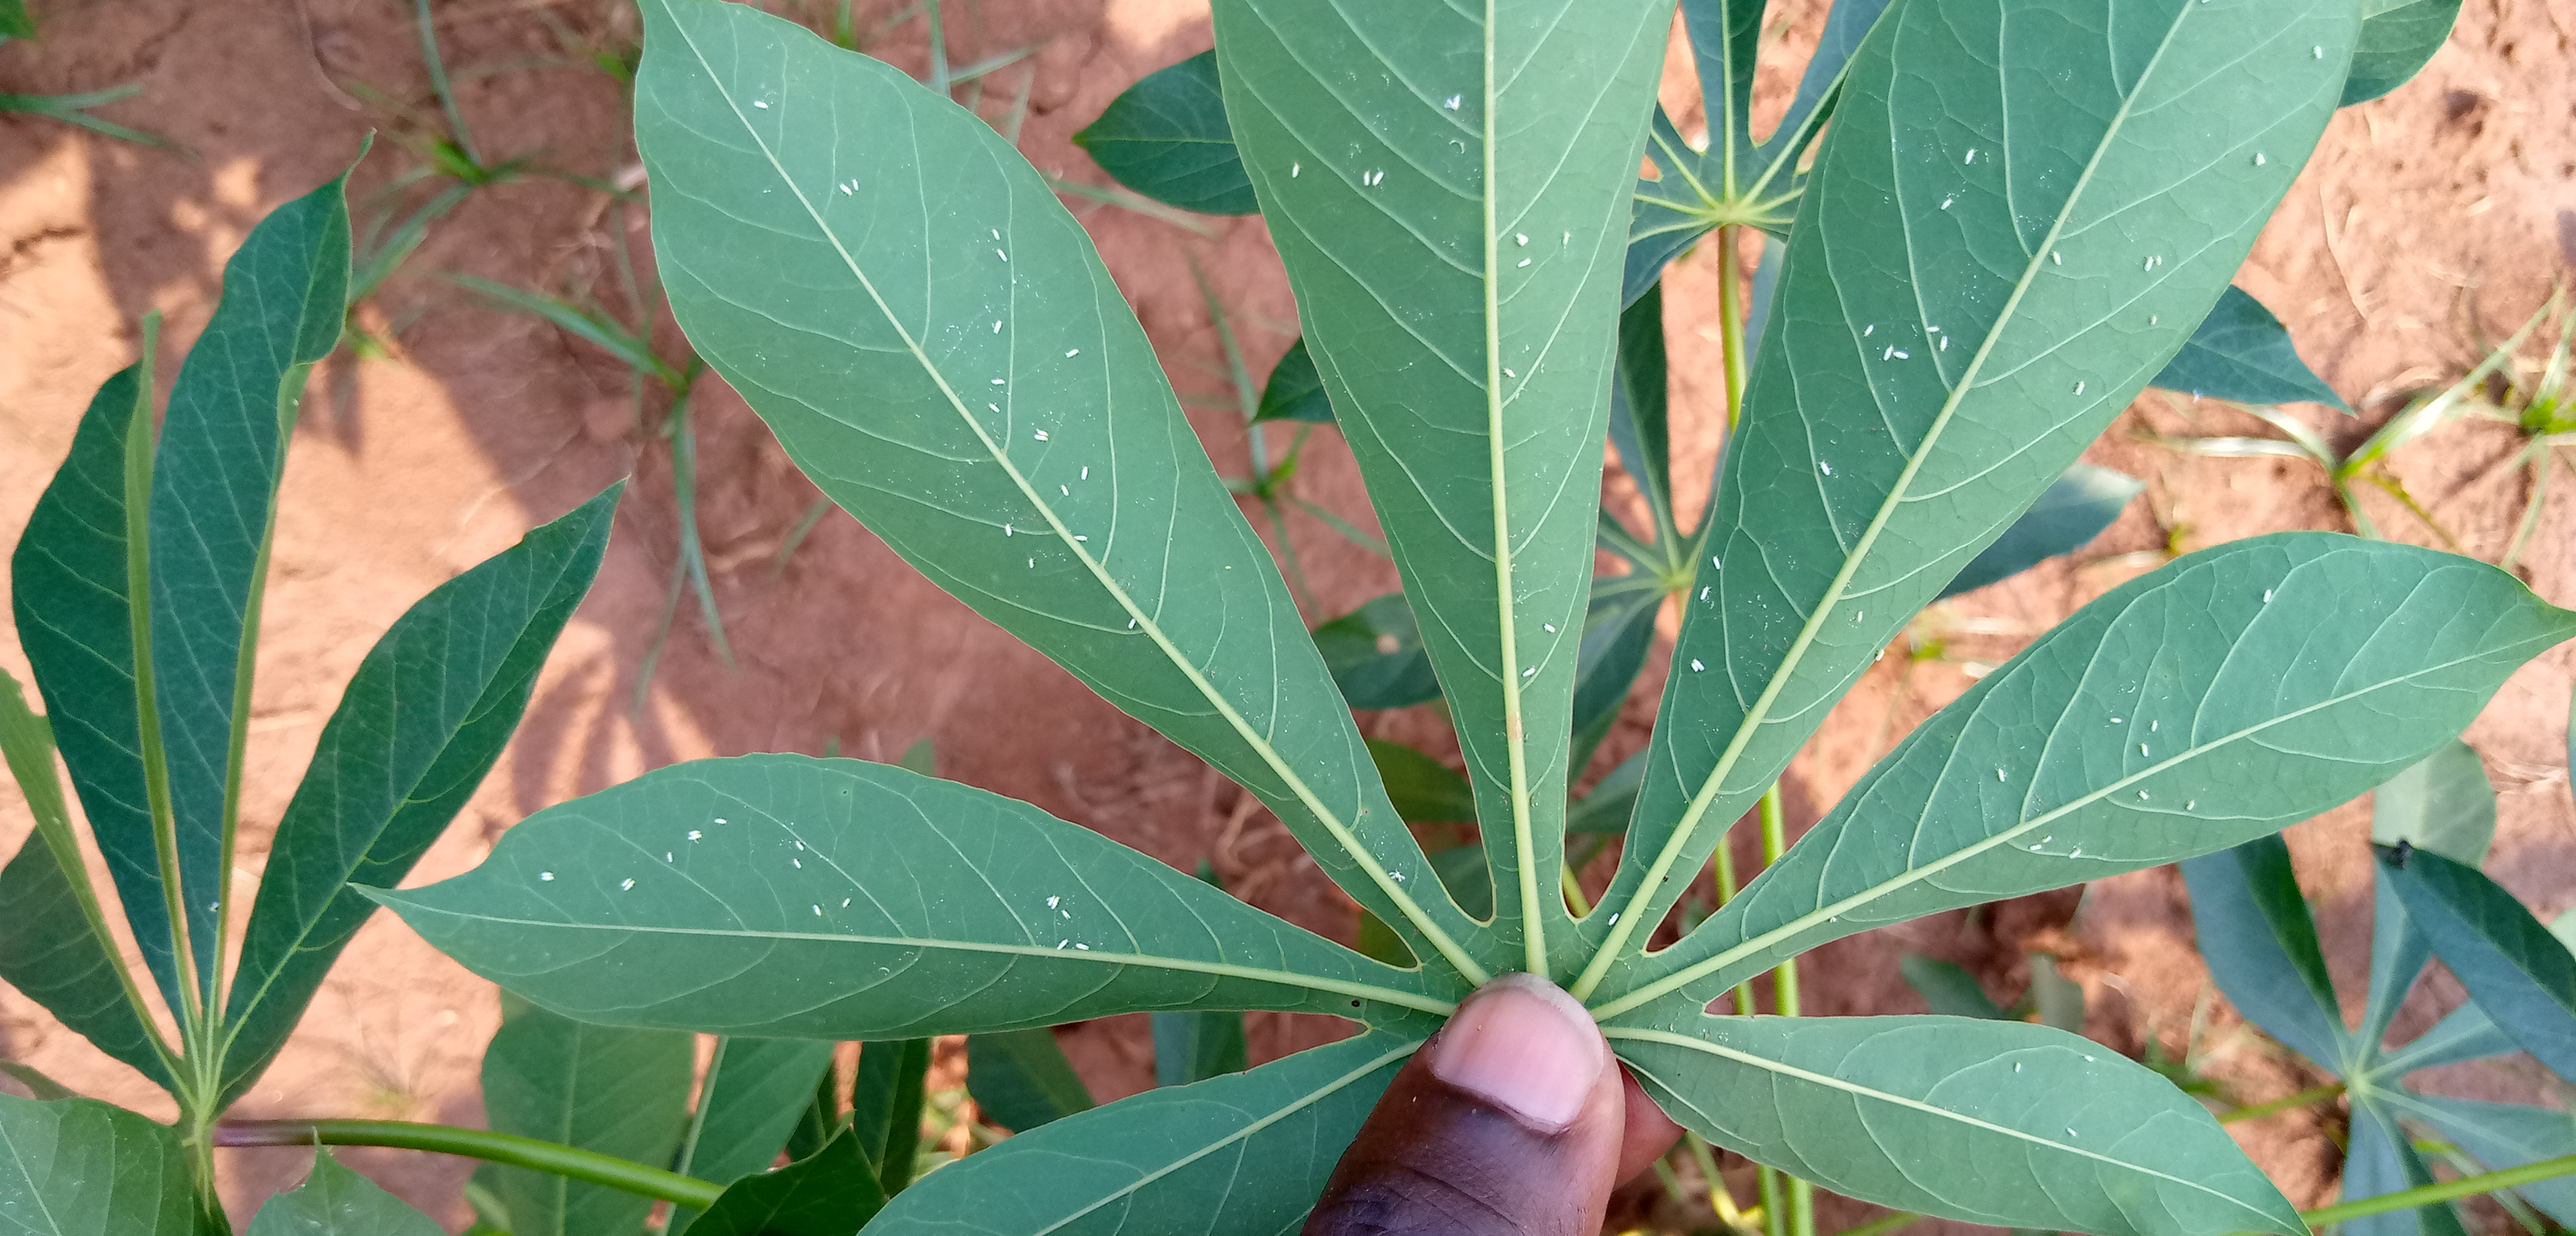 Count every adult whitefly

74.